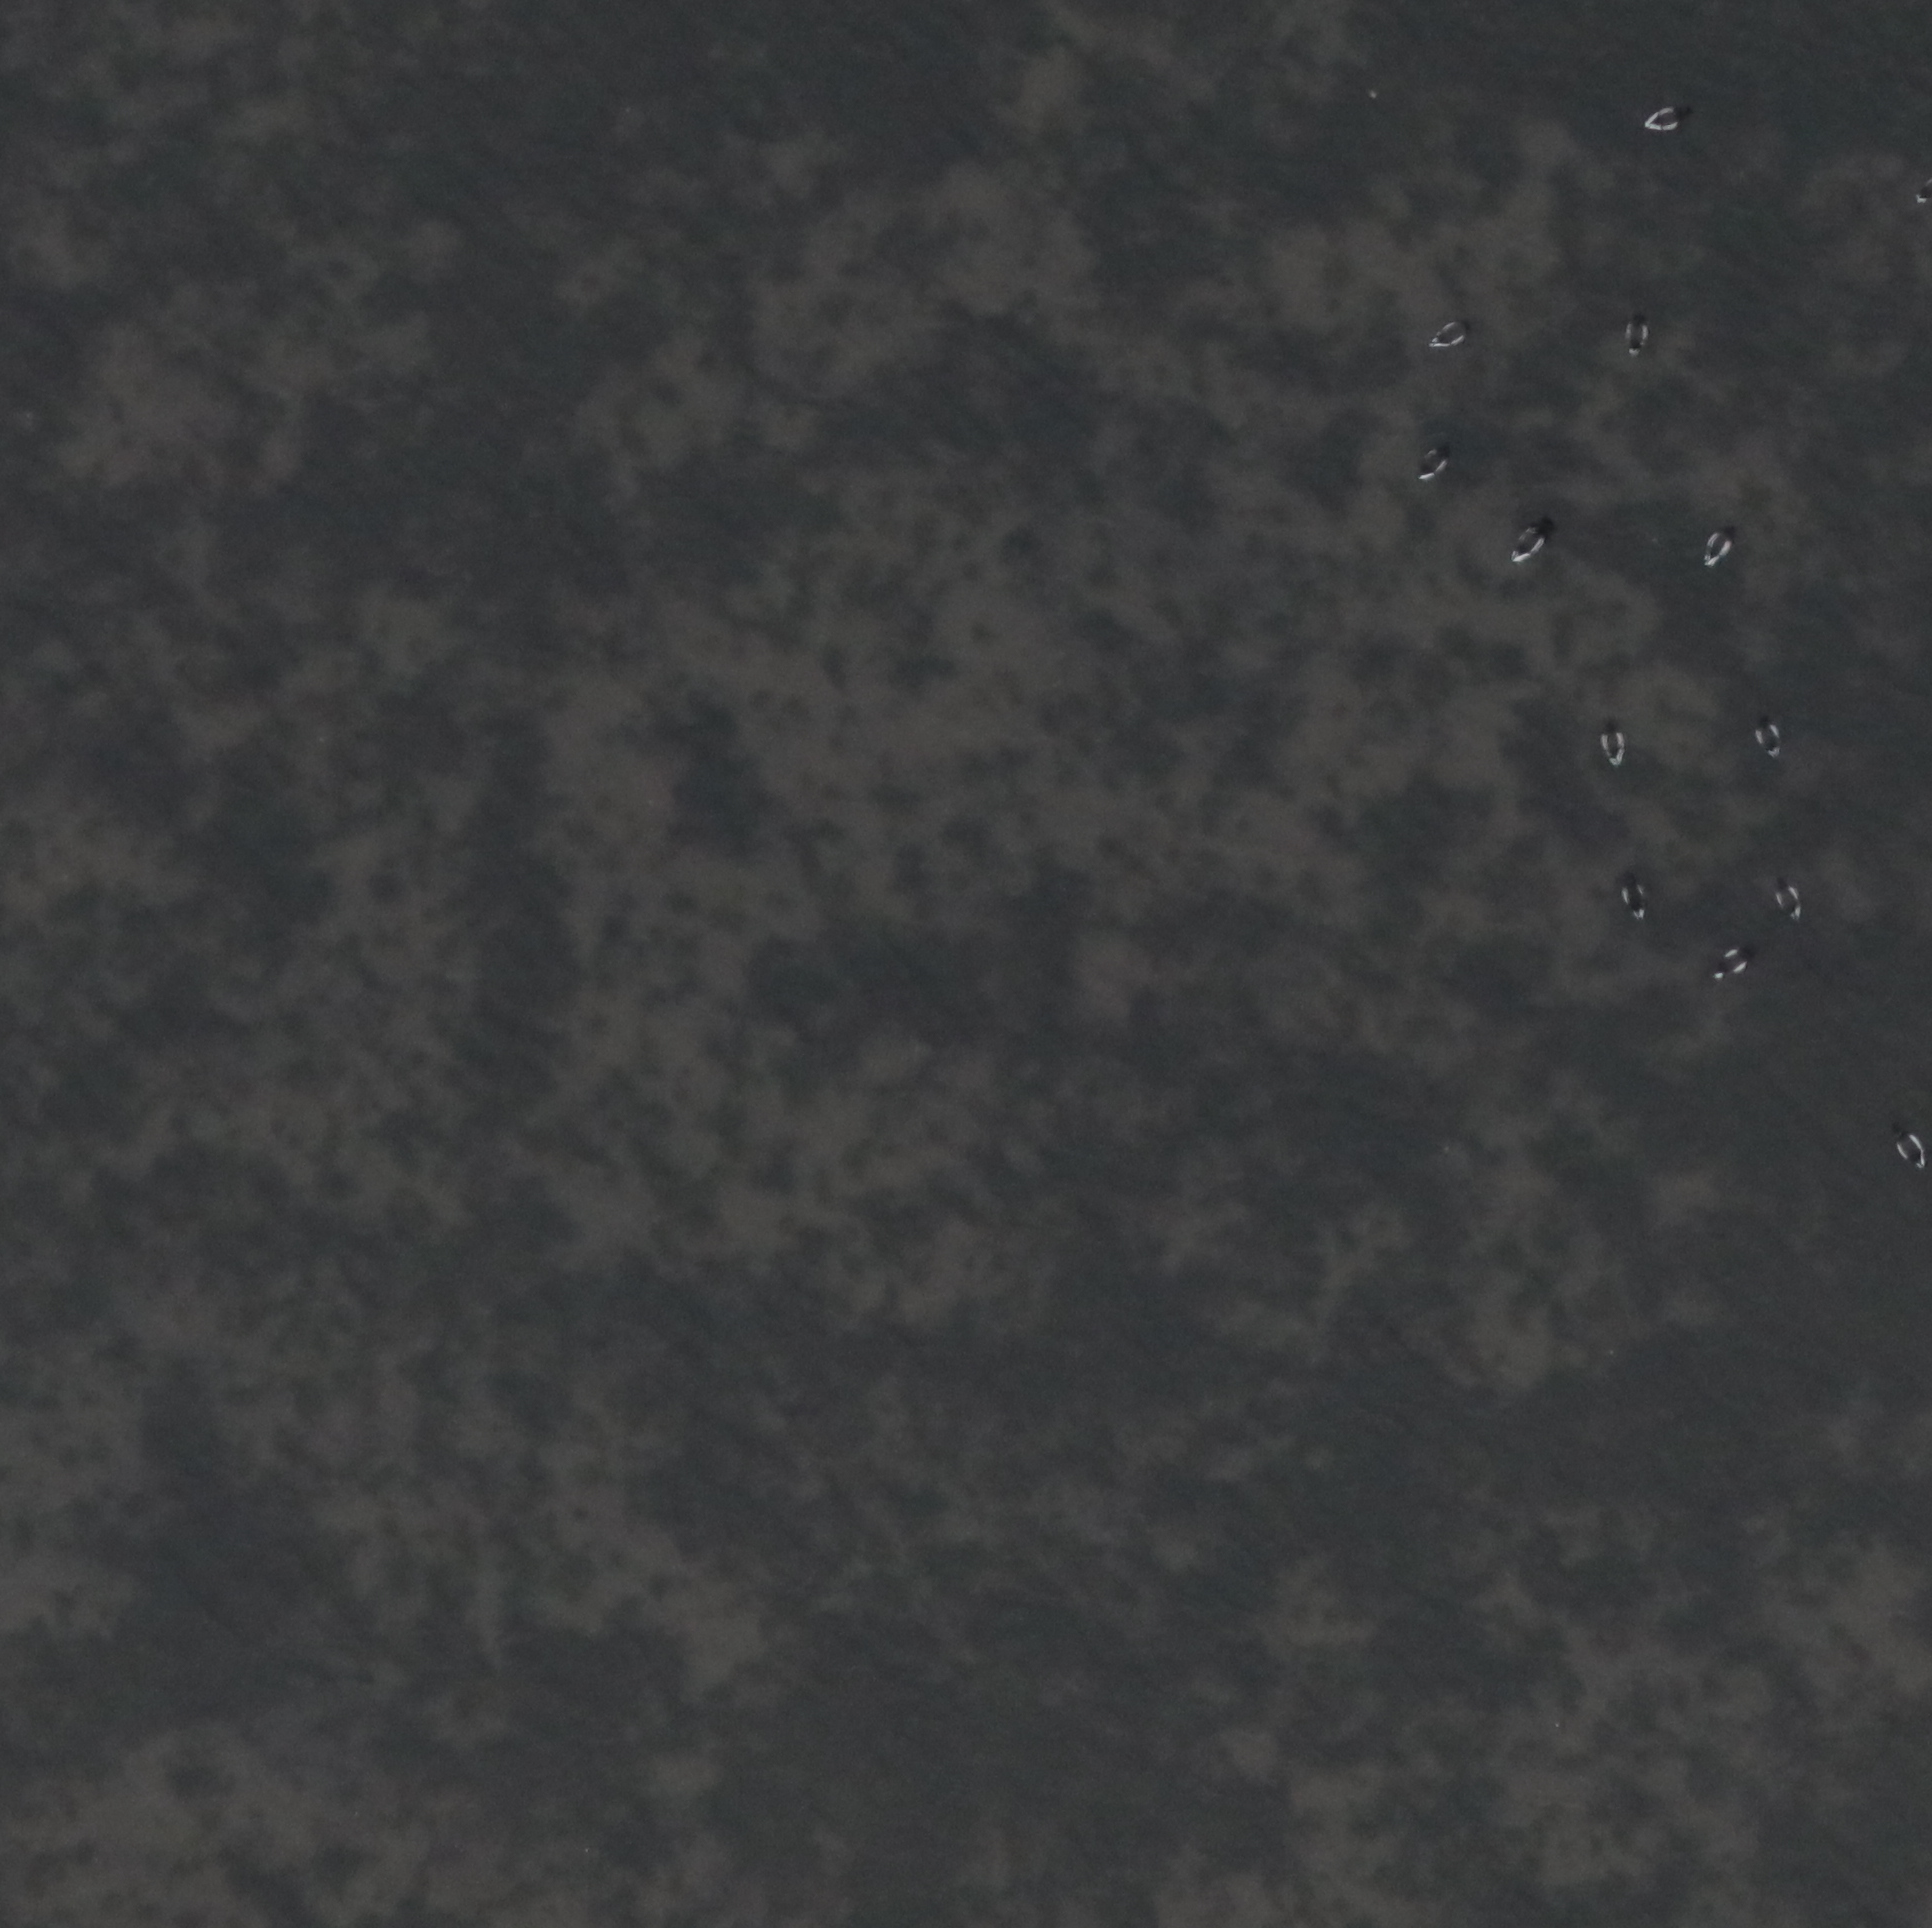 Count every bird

13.